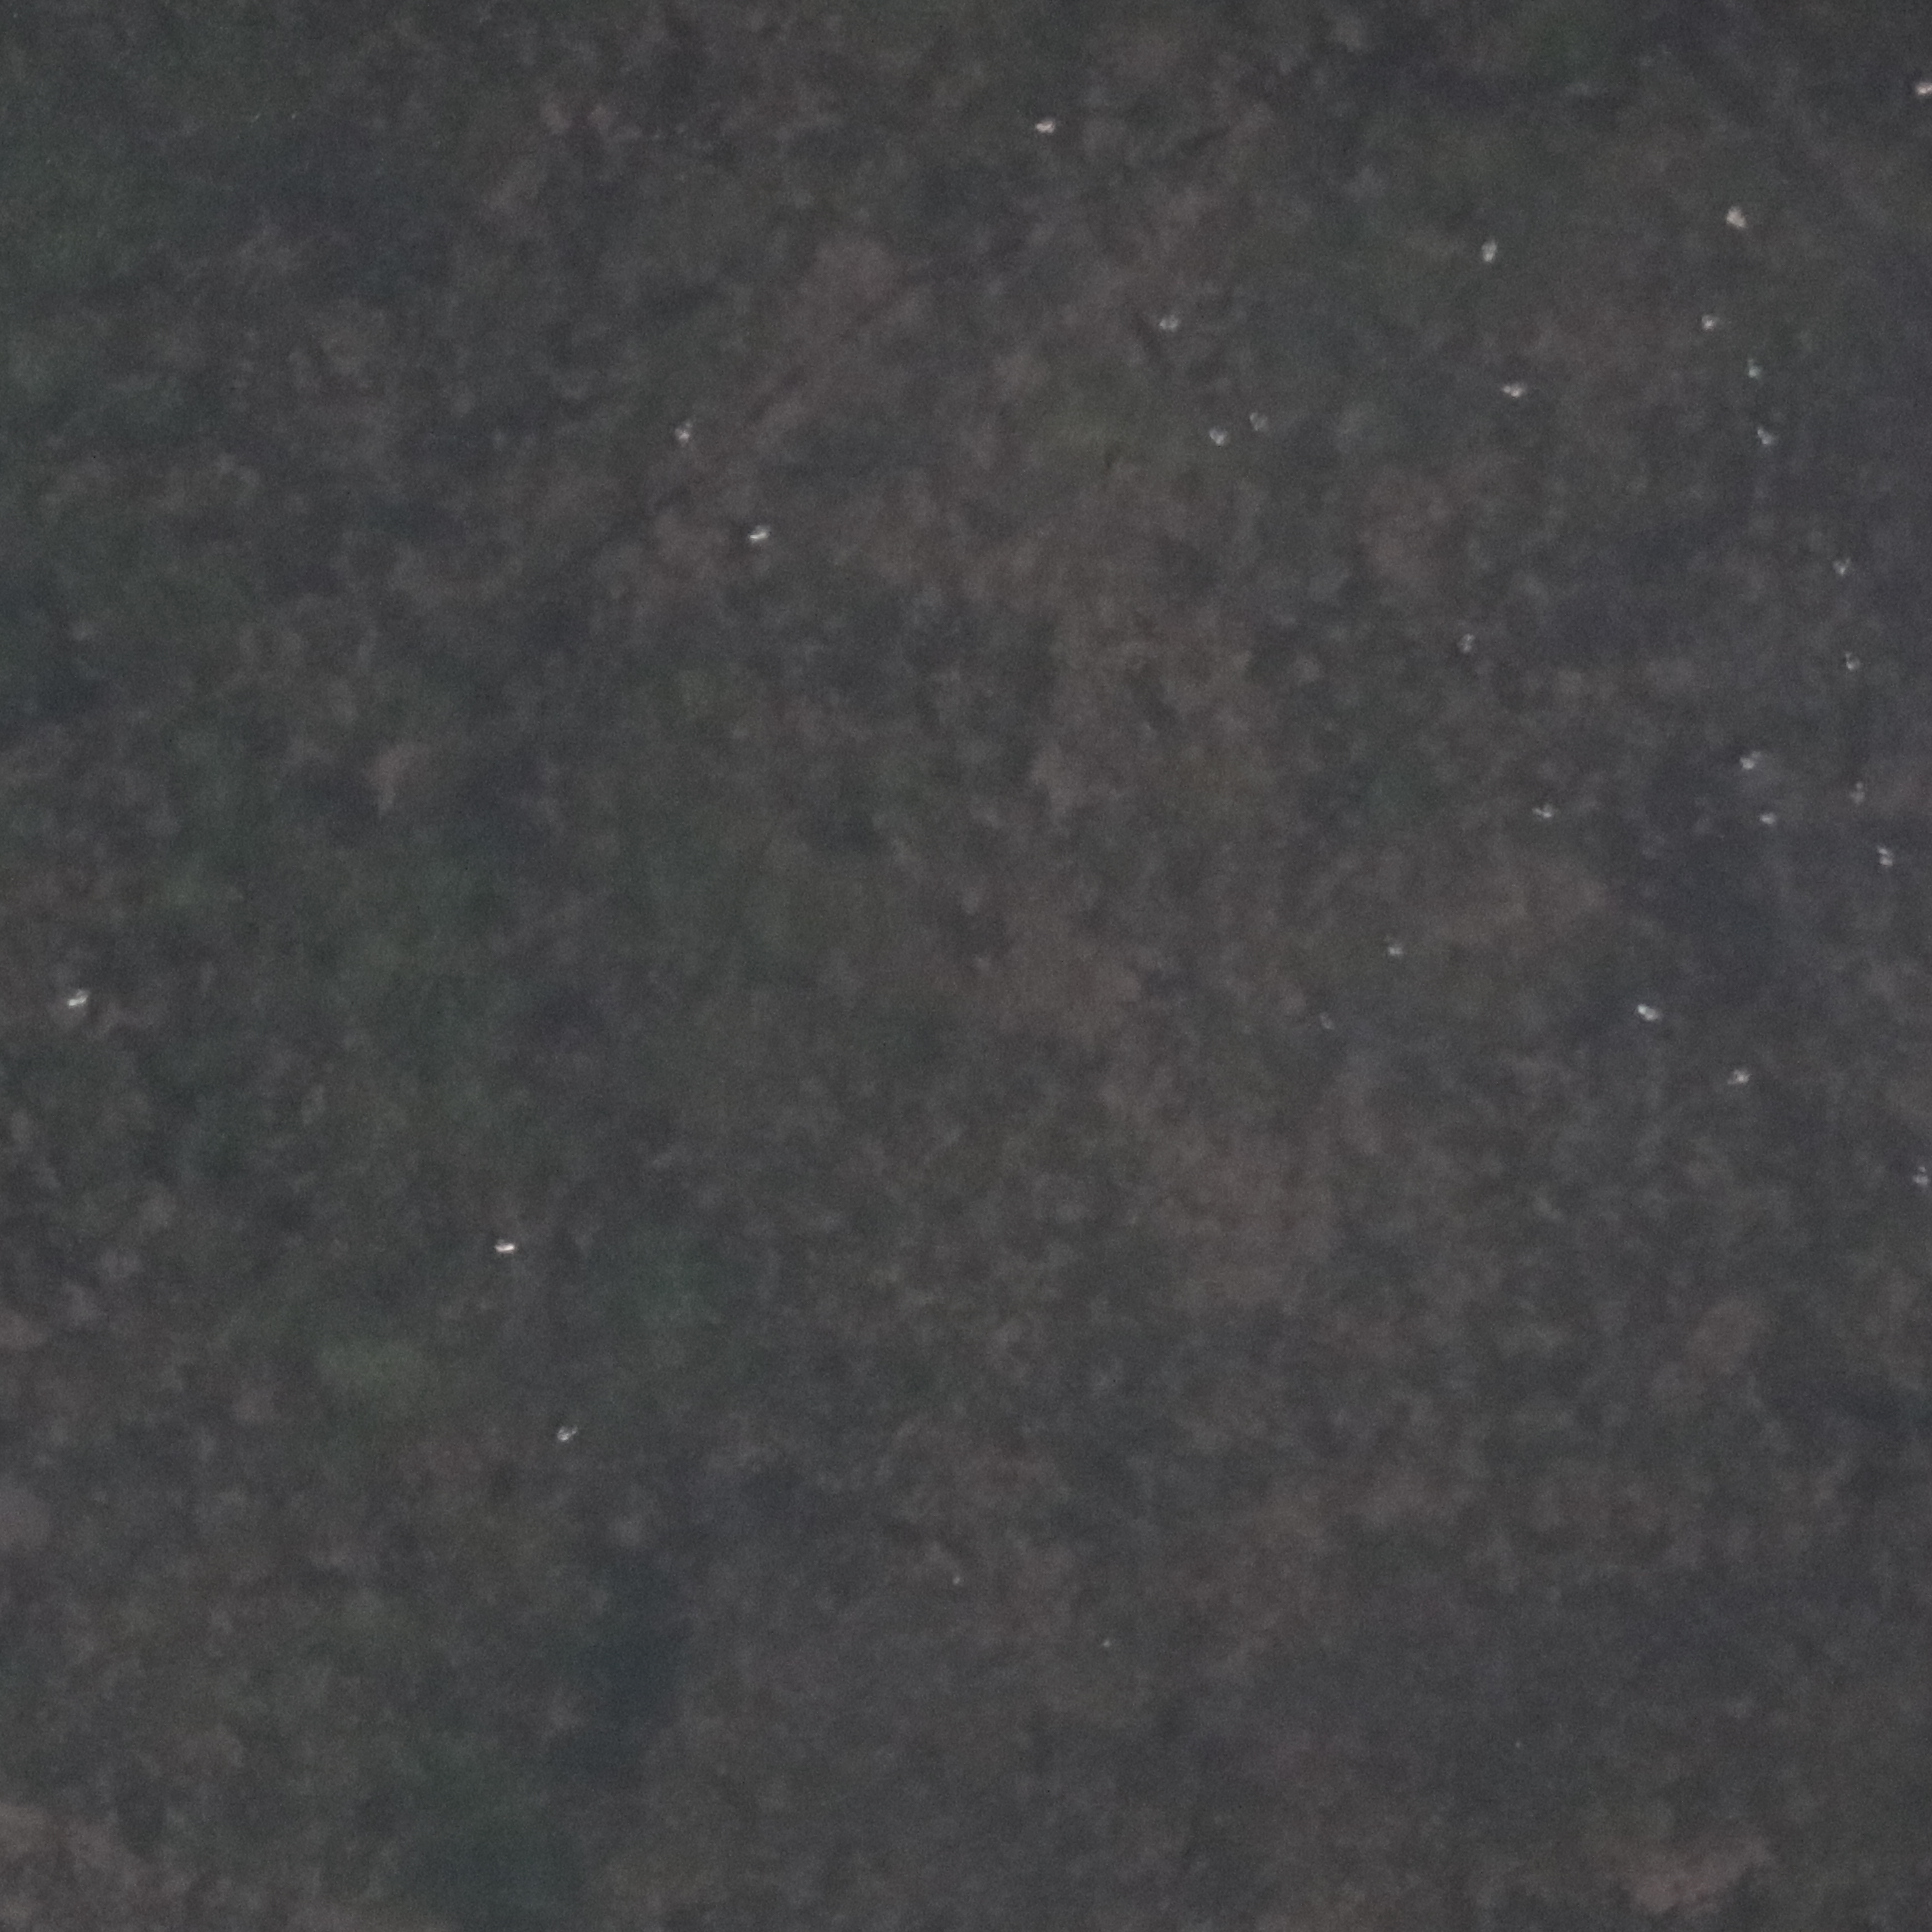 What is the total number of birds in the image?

29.